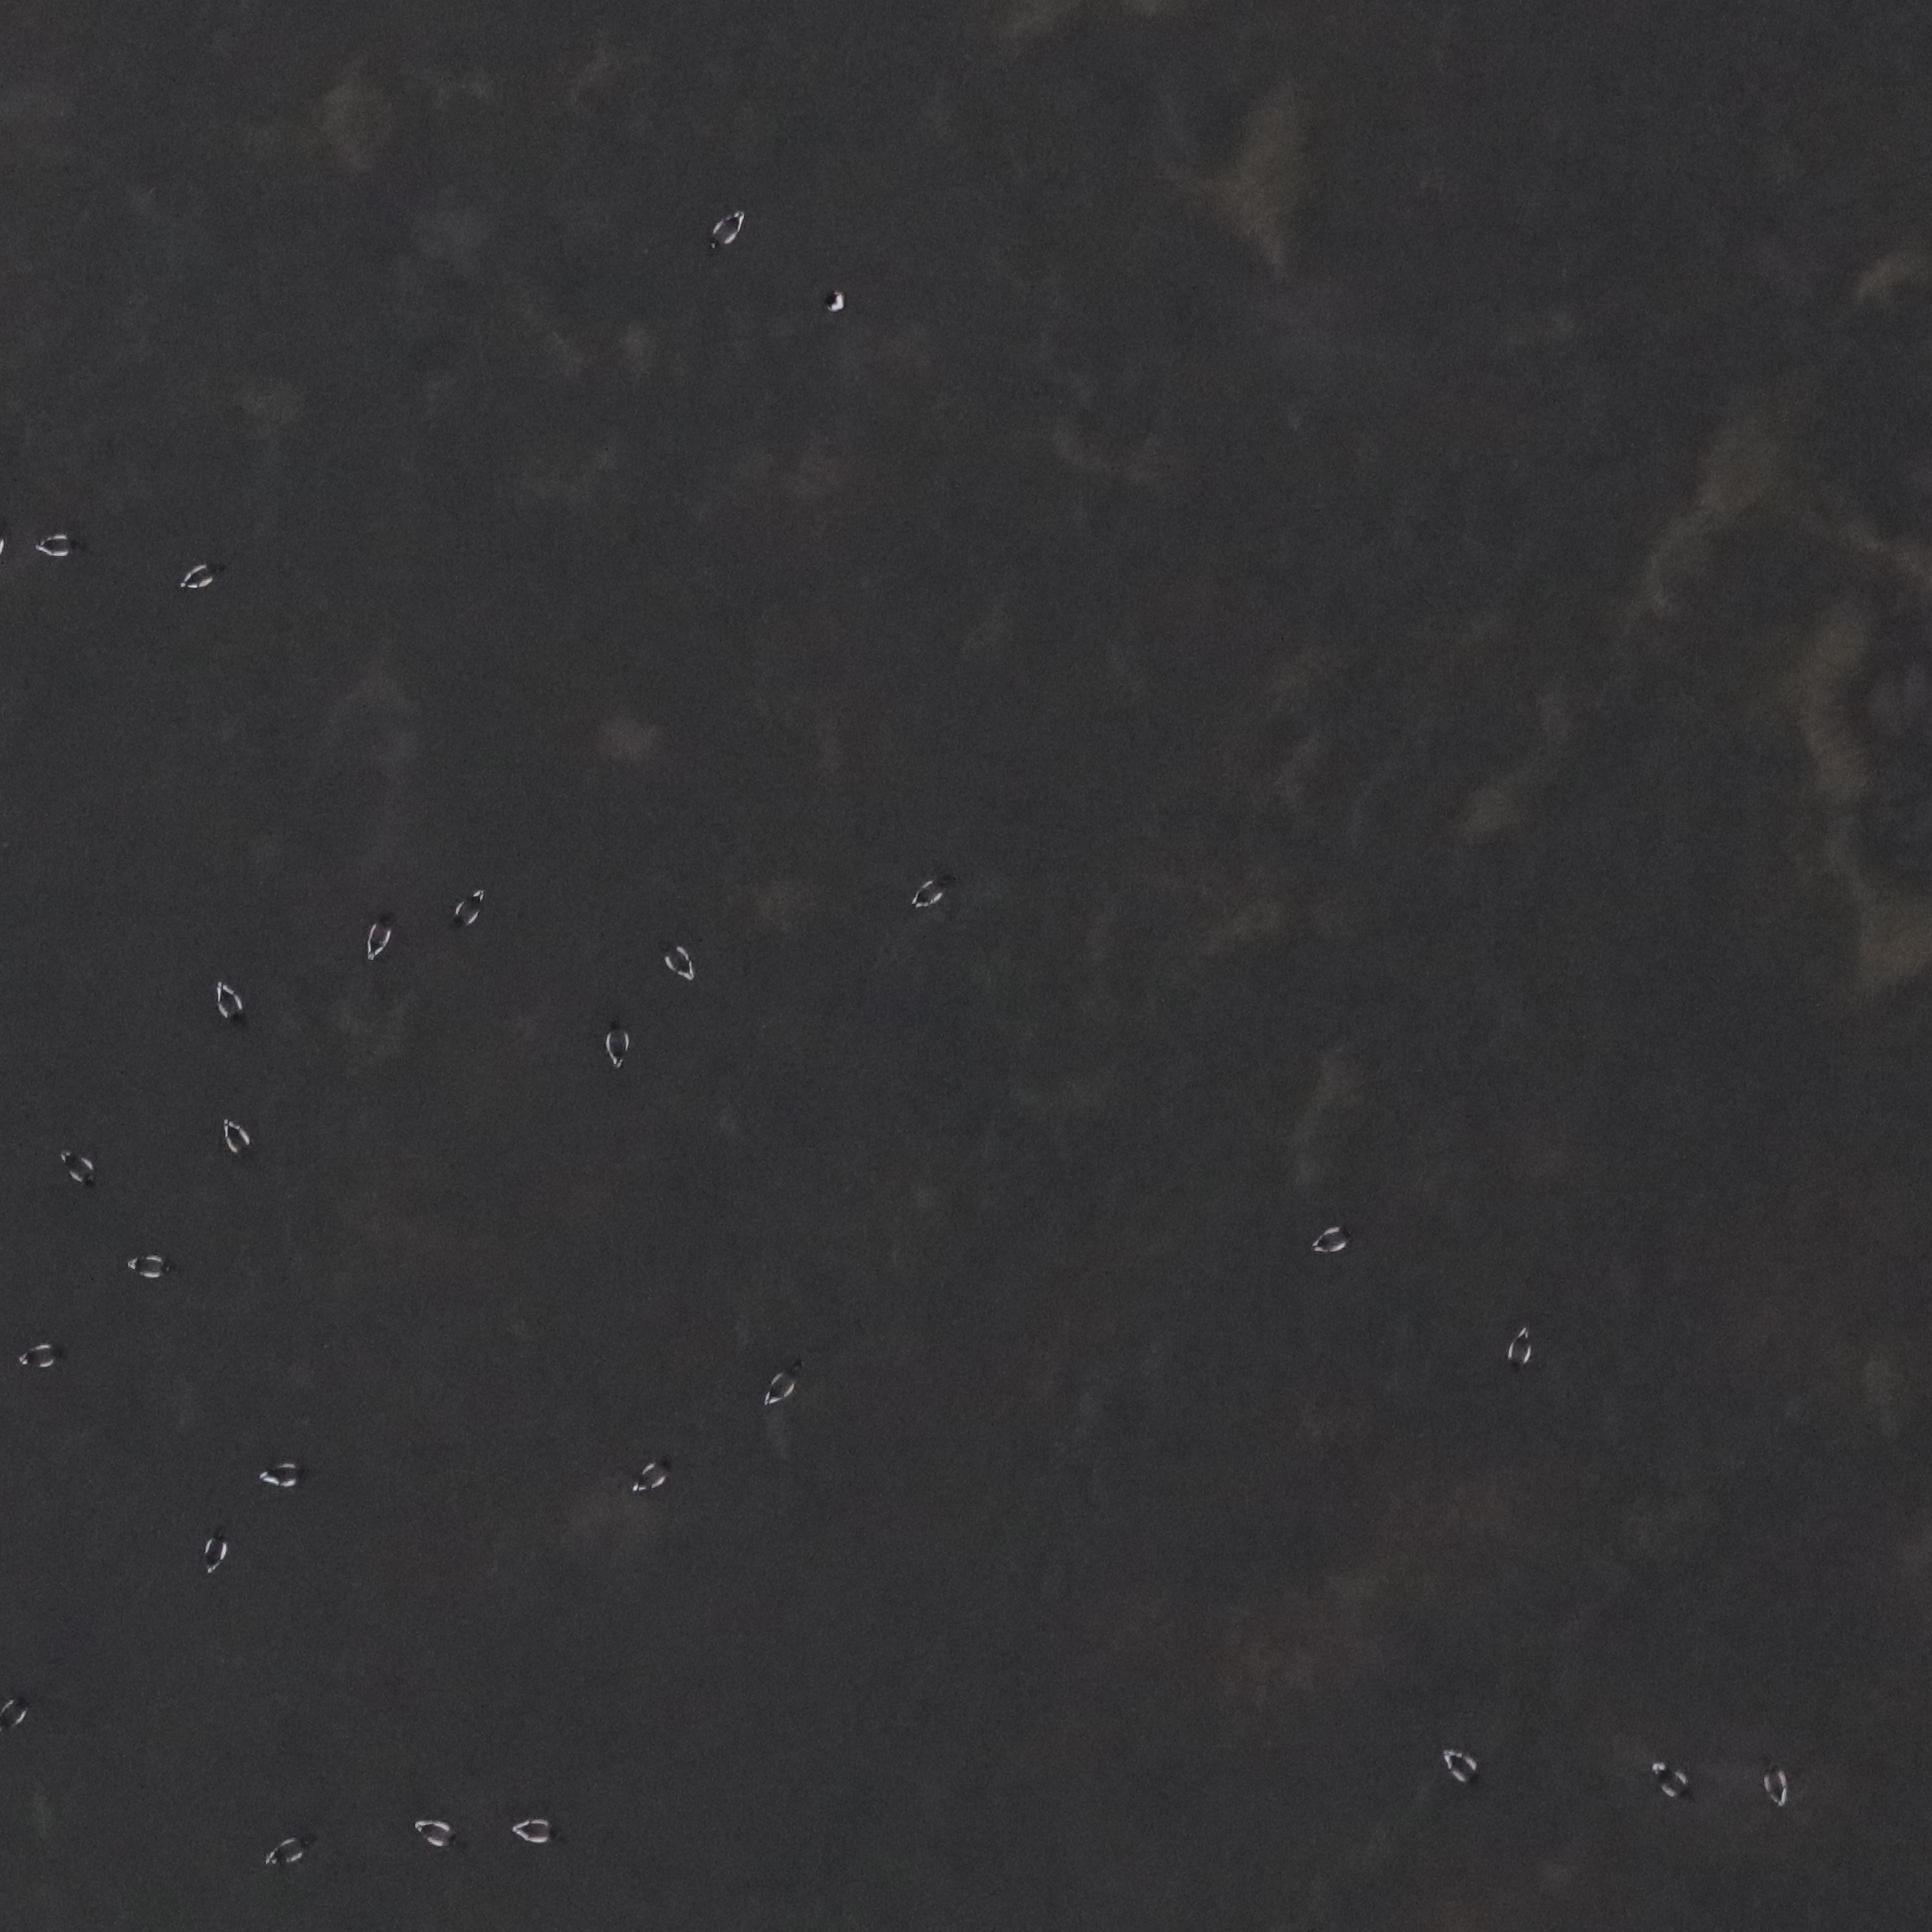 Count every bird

27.